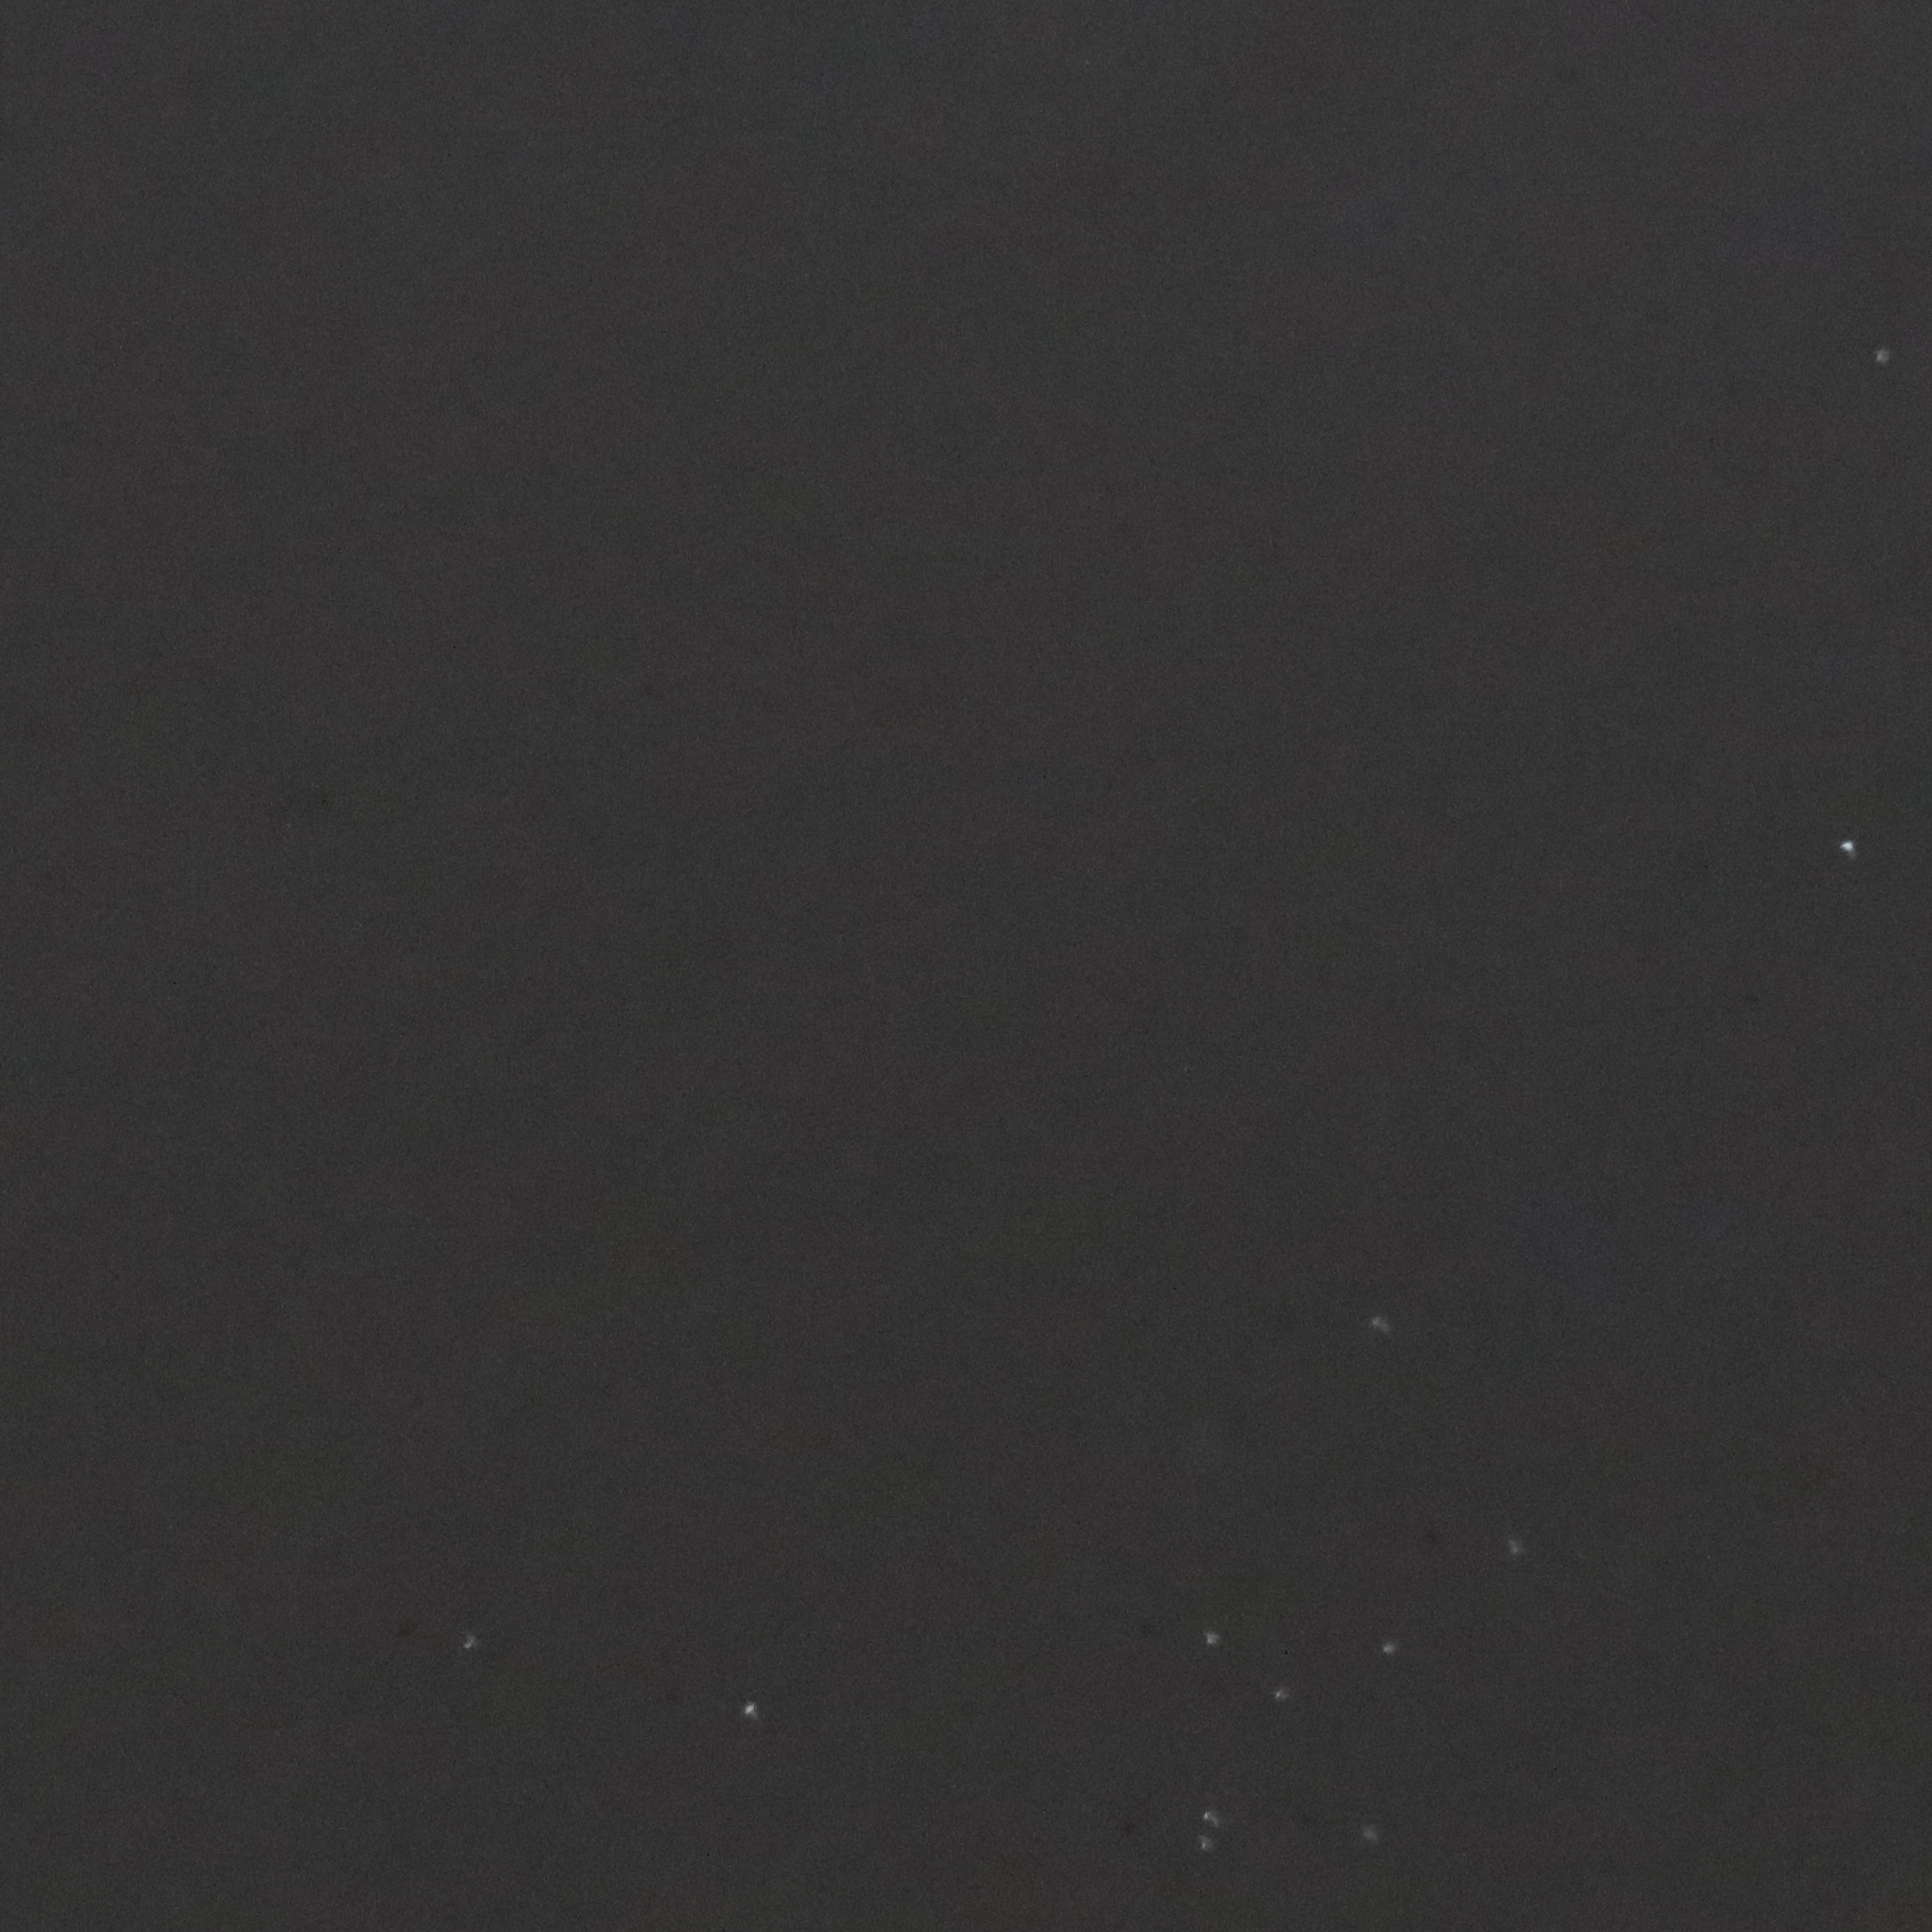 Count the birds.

12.